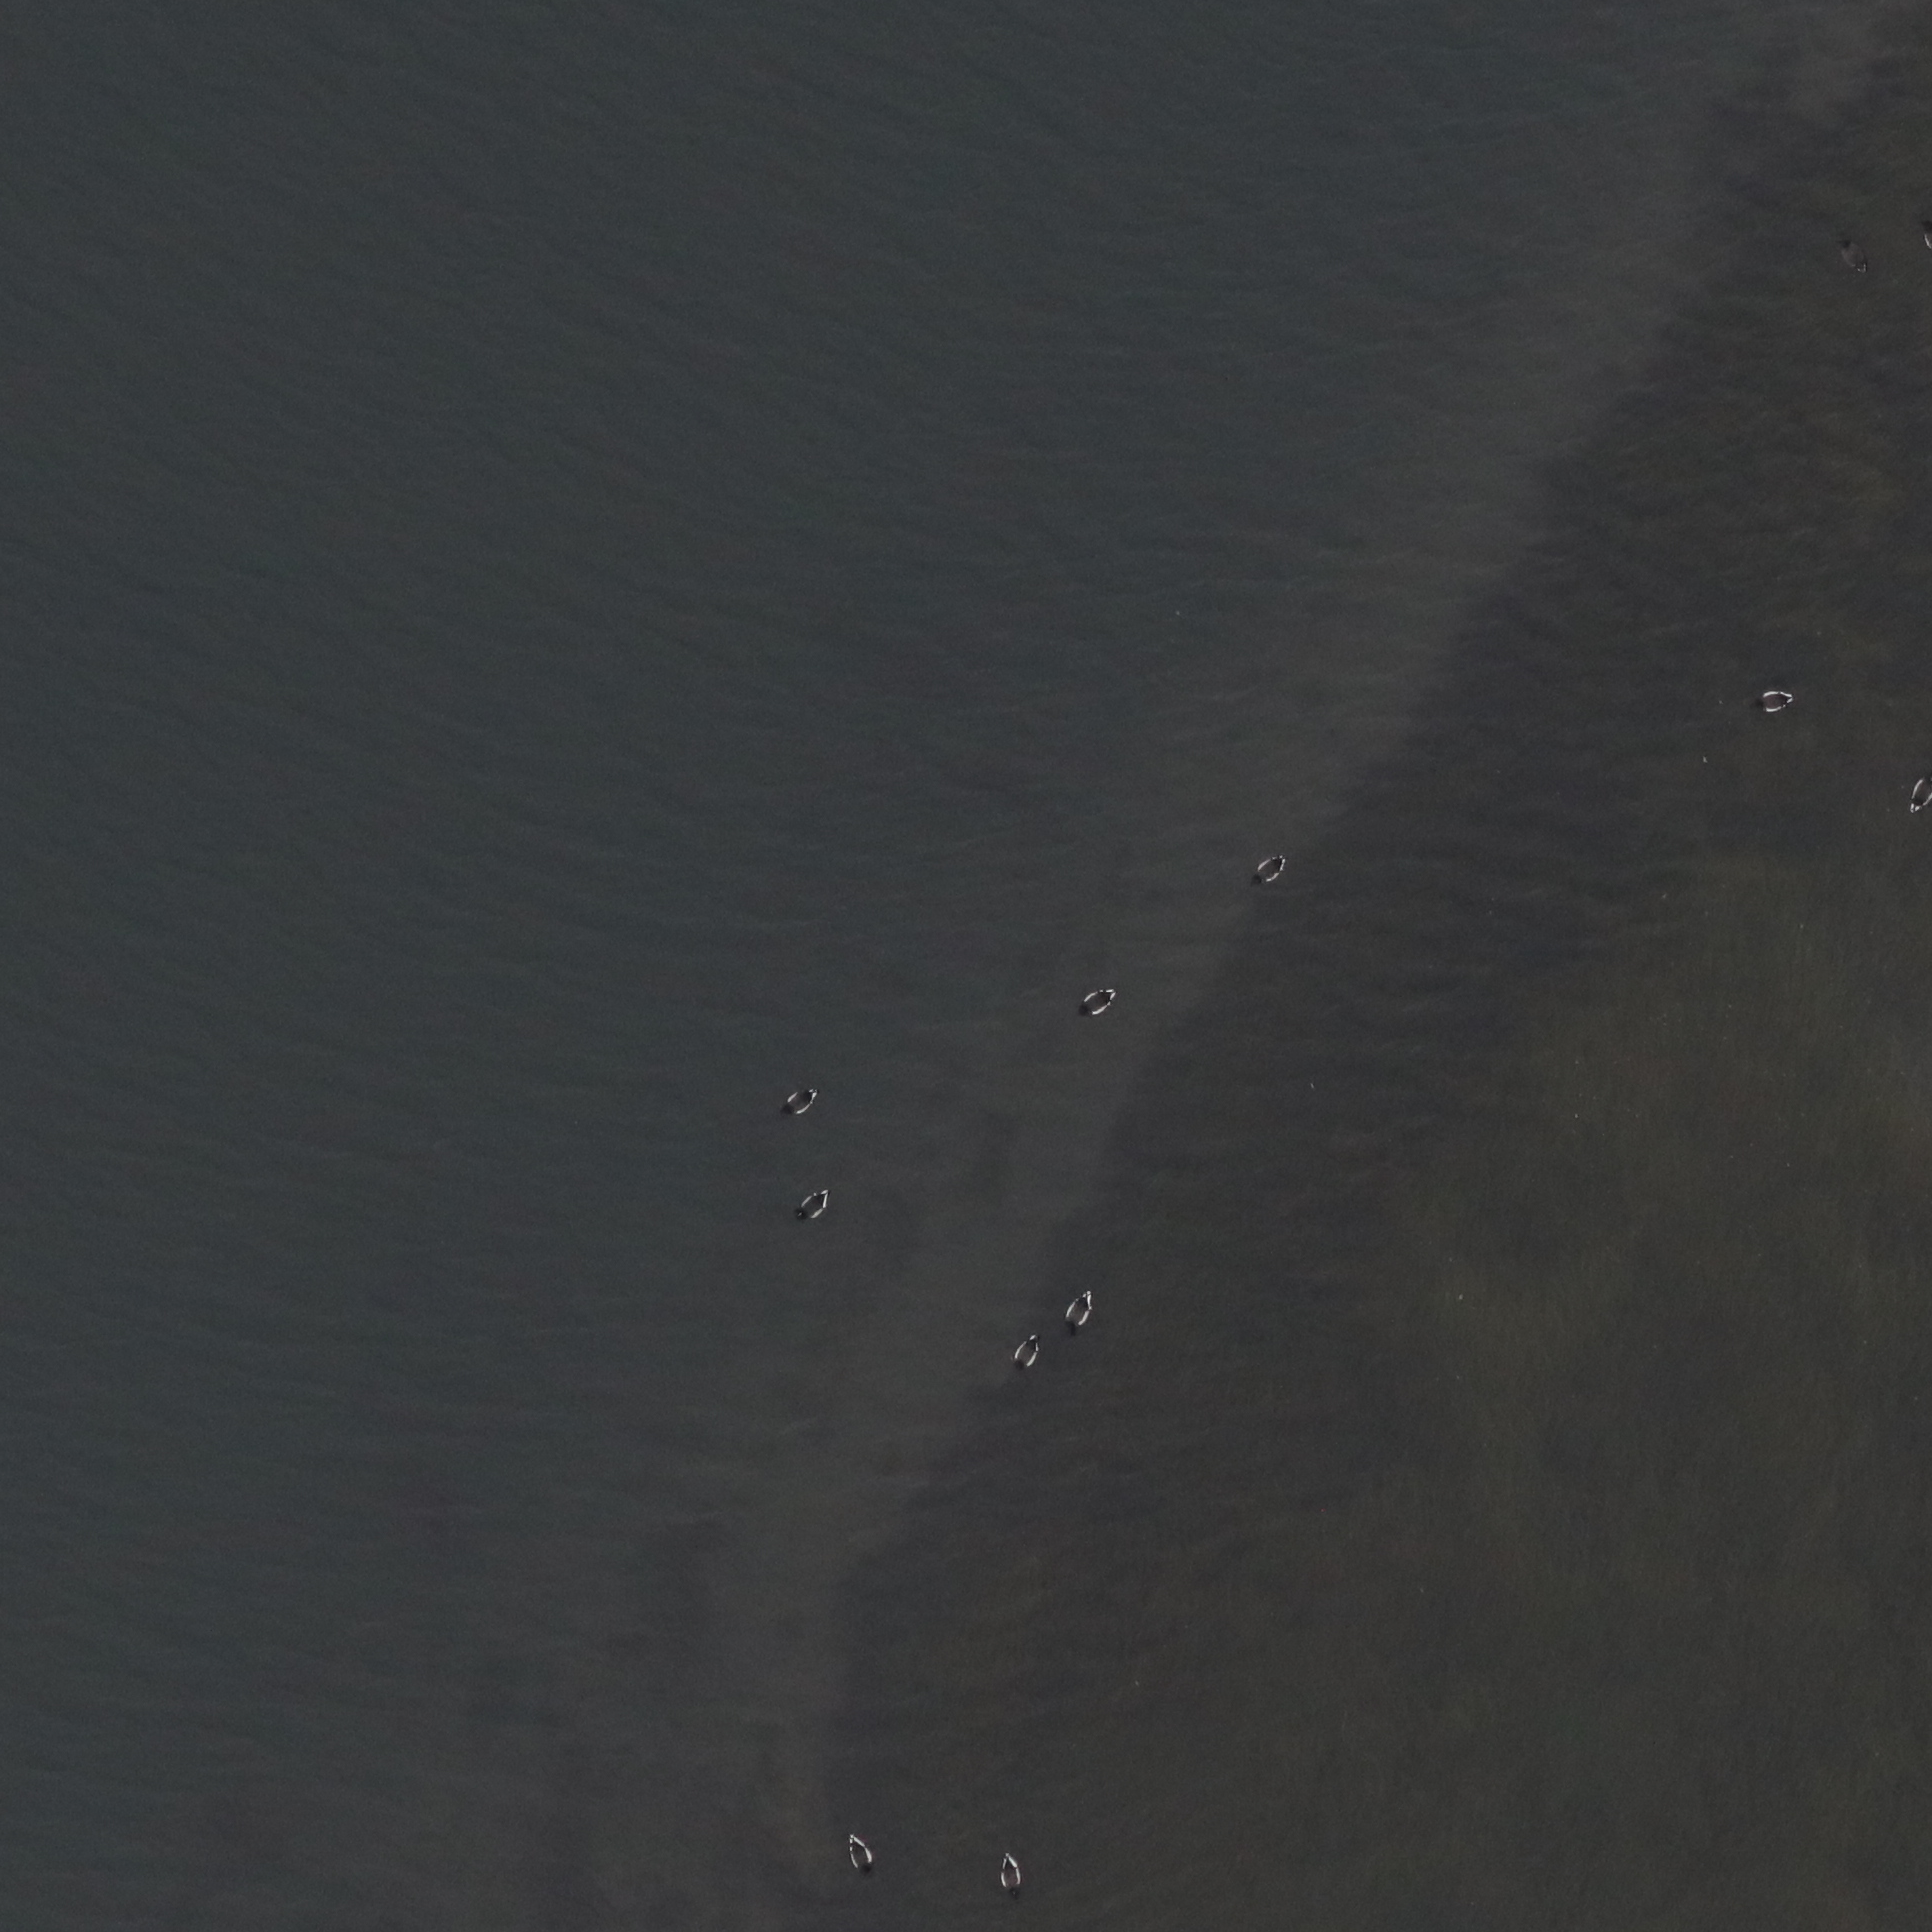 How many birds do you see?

11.